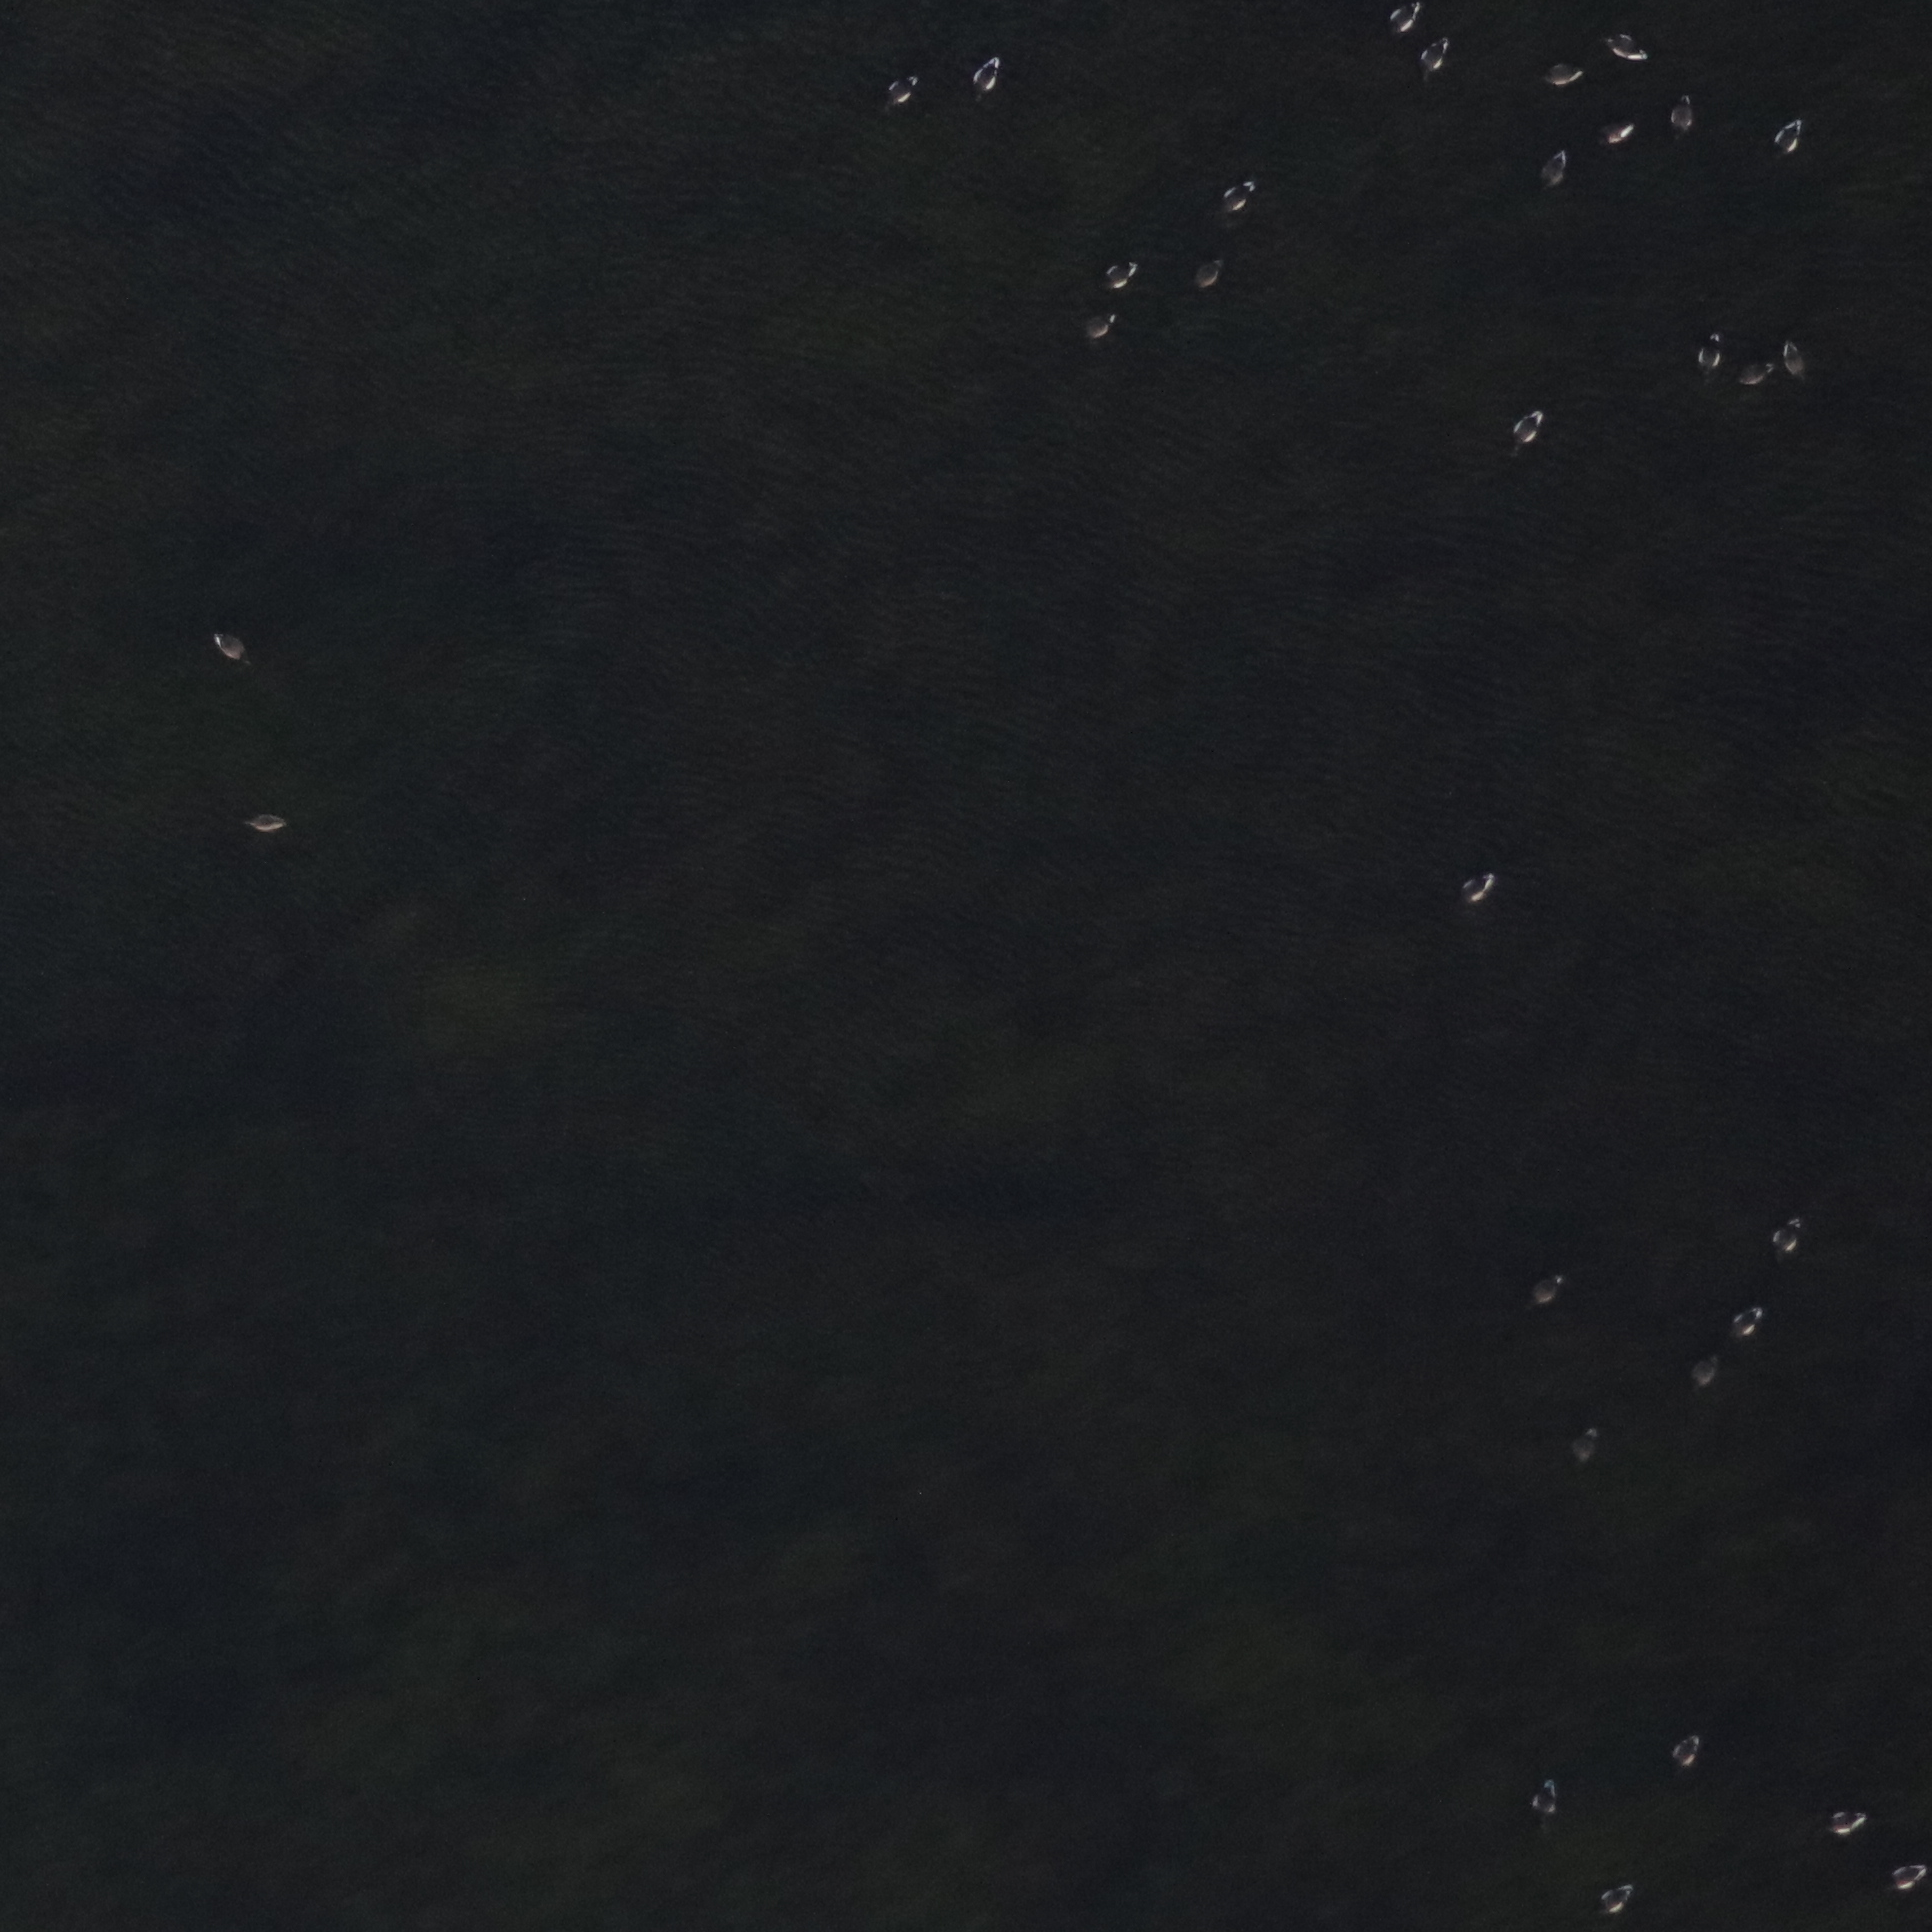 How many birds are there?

31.